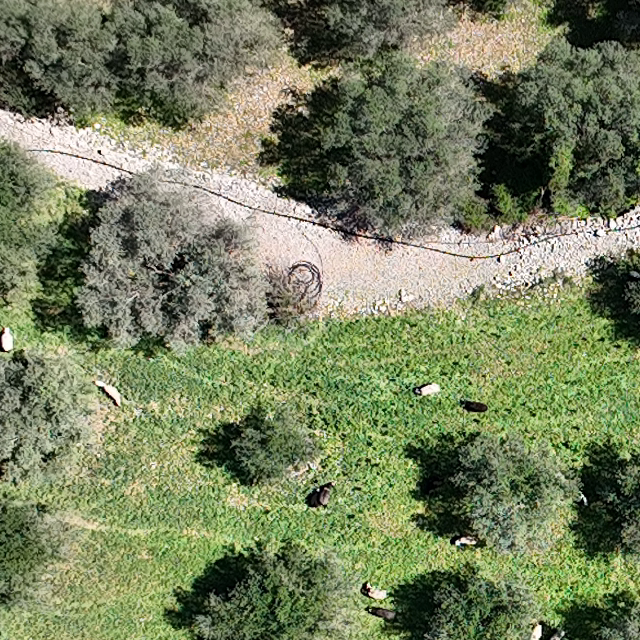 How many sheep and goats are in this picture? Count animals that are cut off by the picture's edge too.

11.